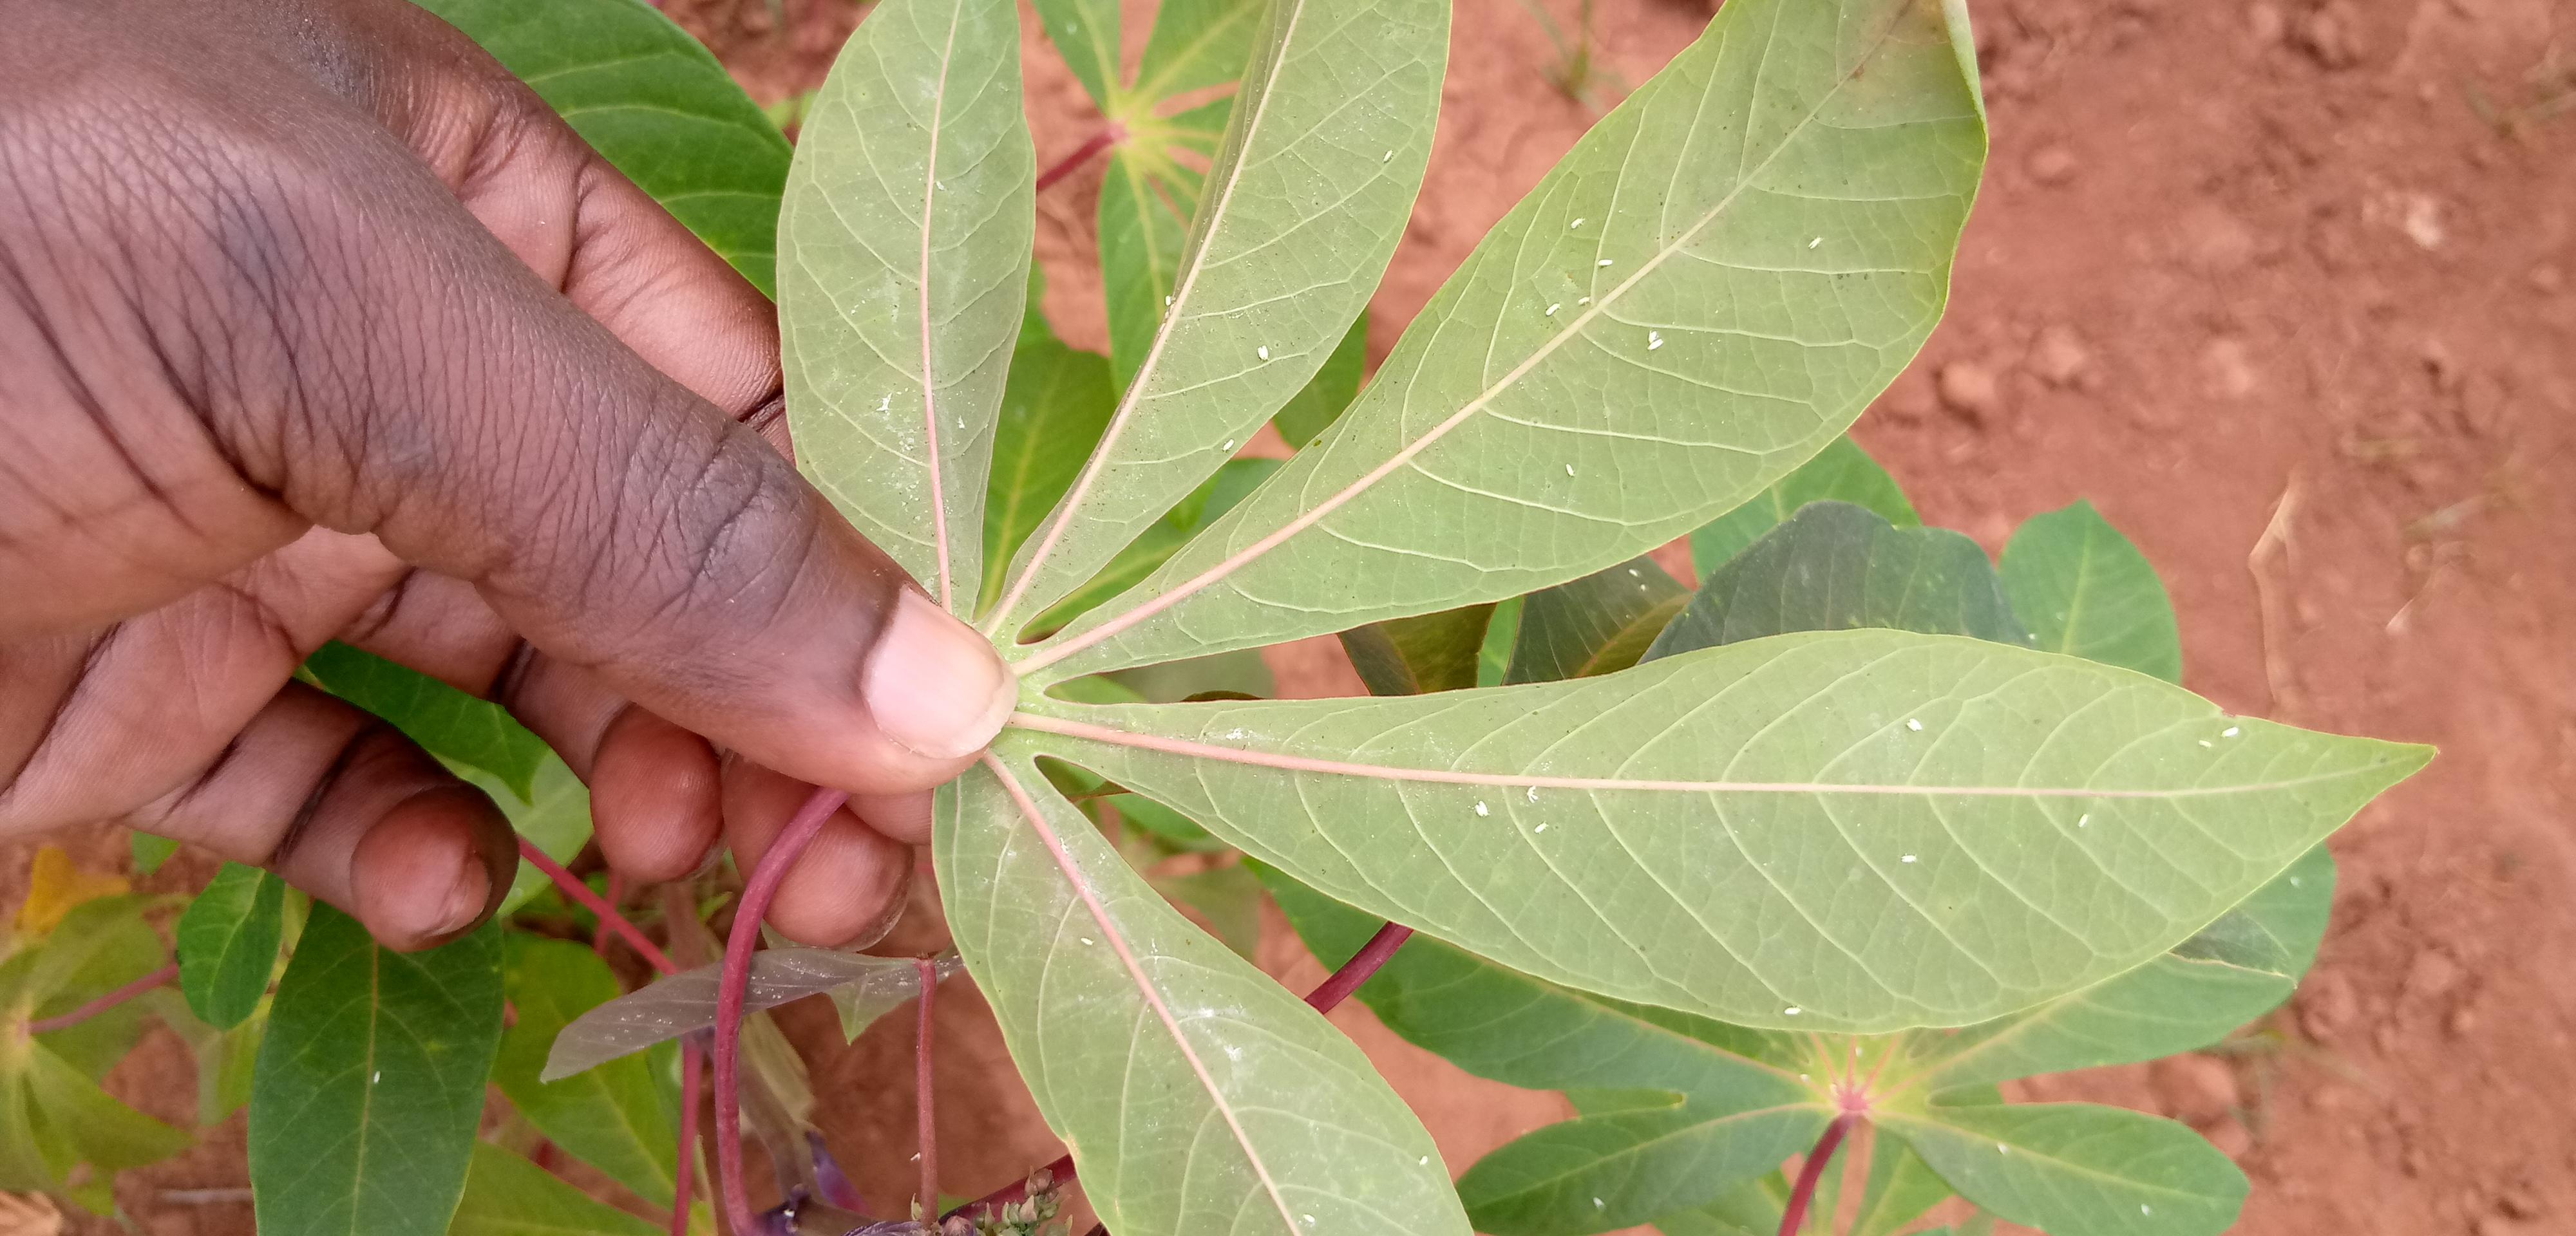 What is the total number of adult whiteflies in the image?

27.